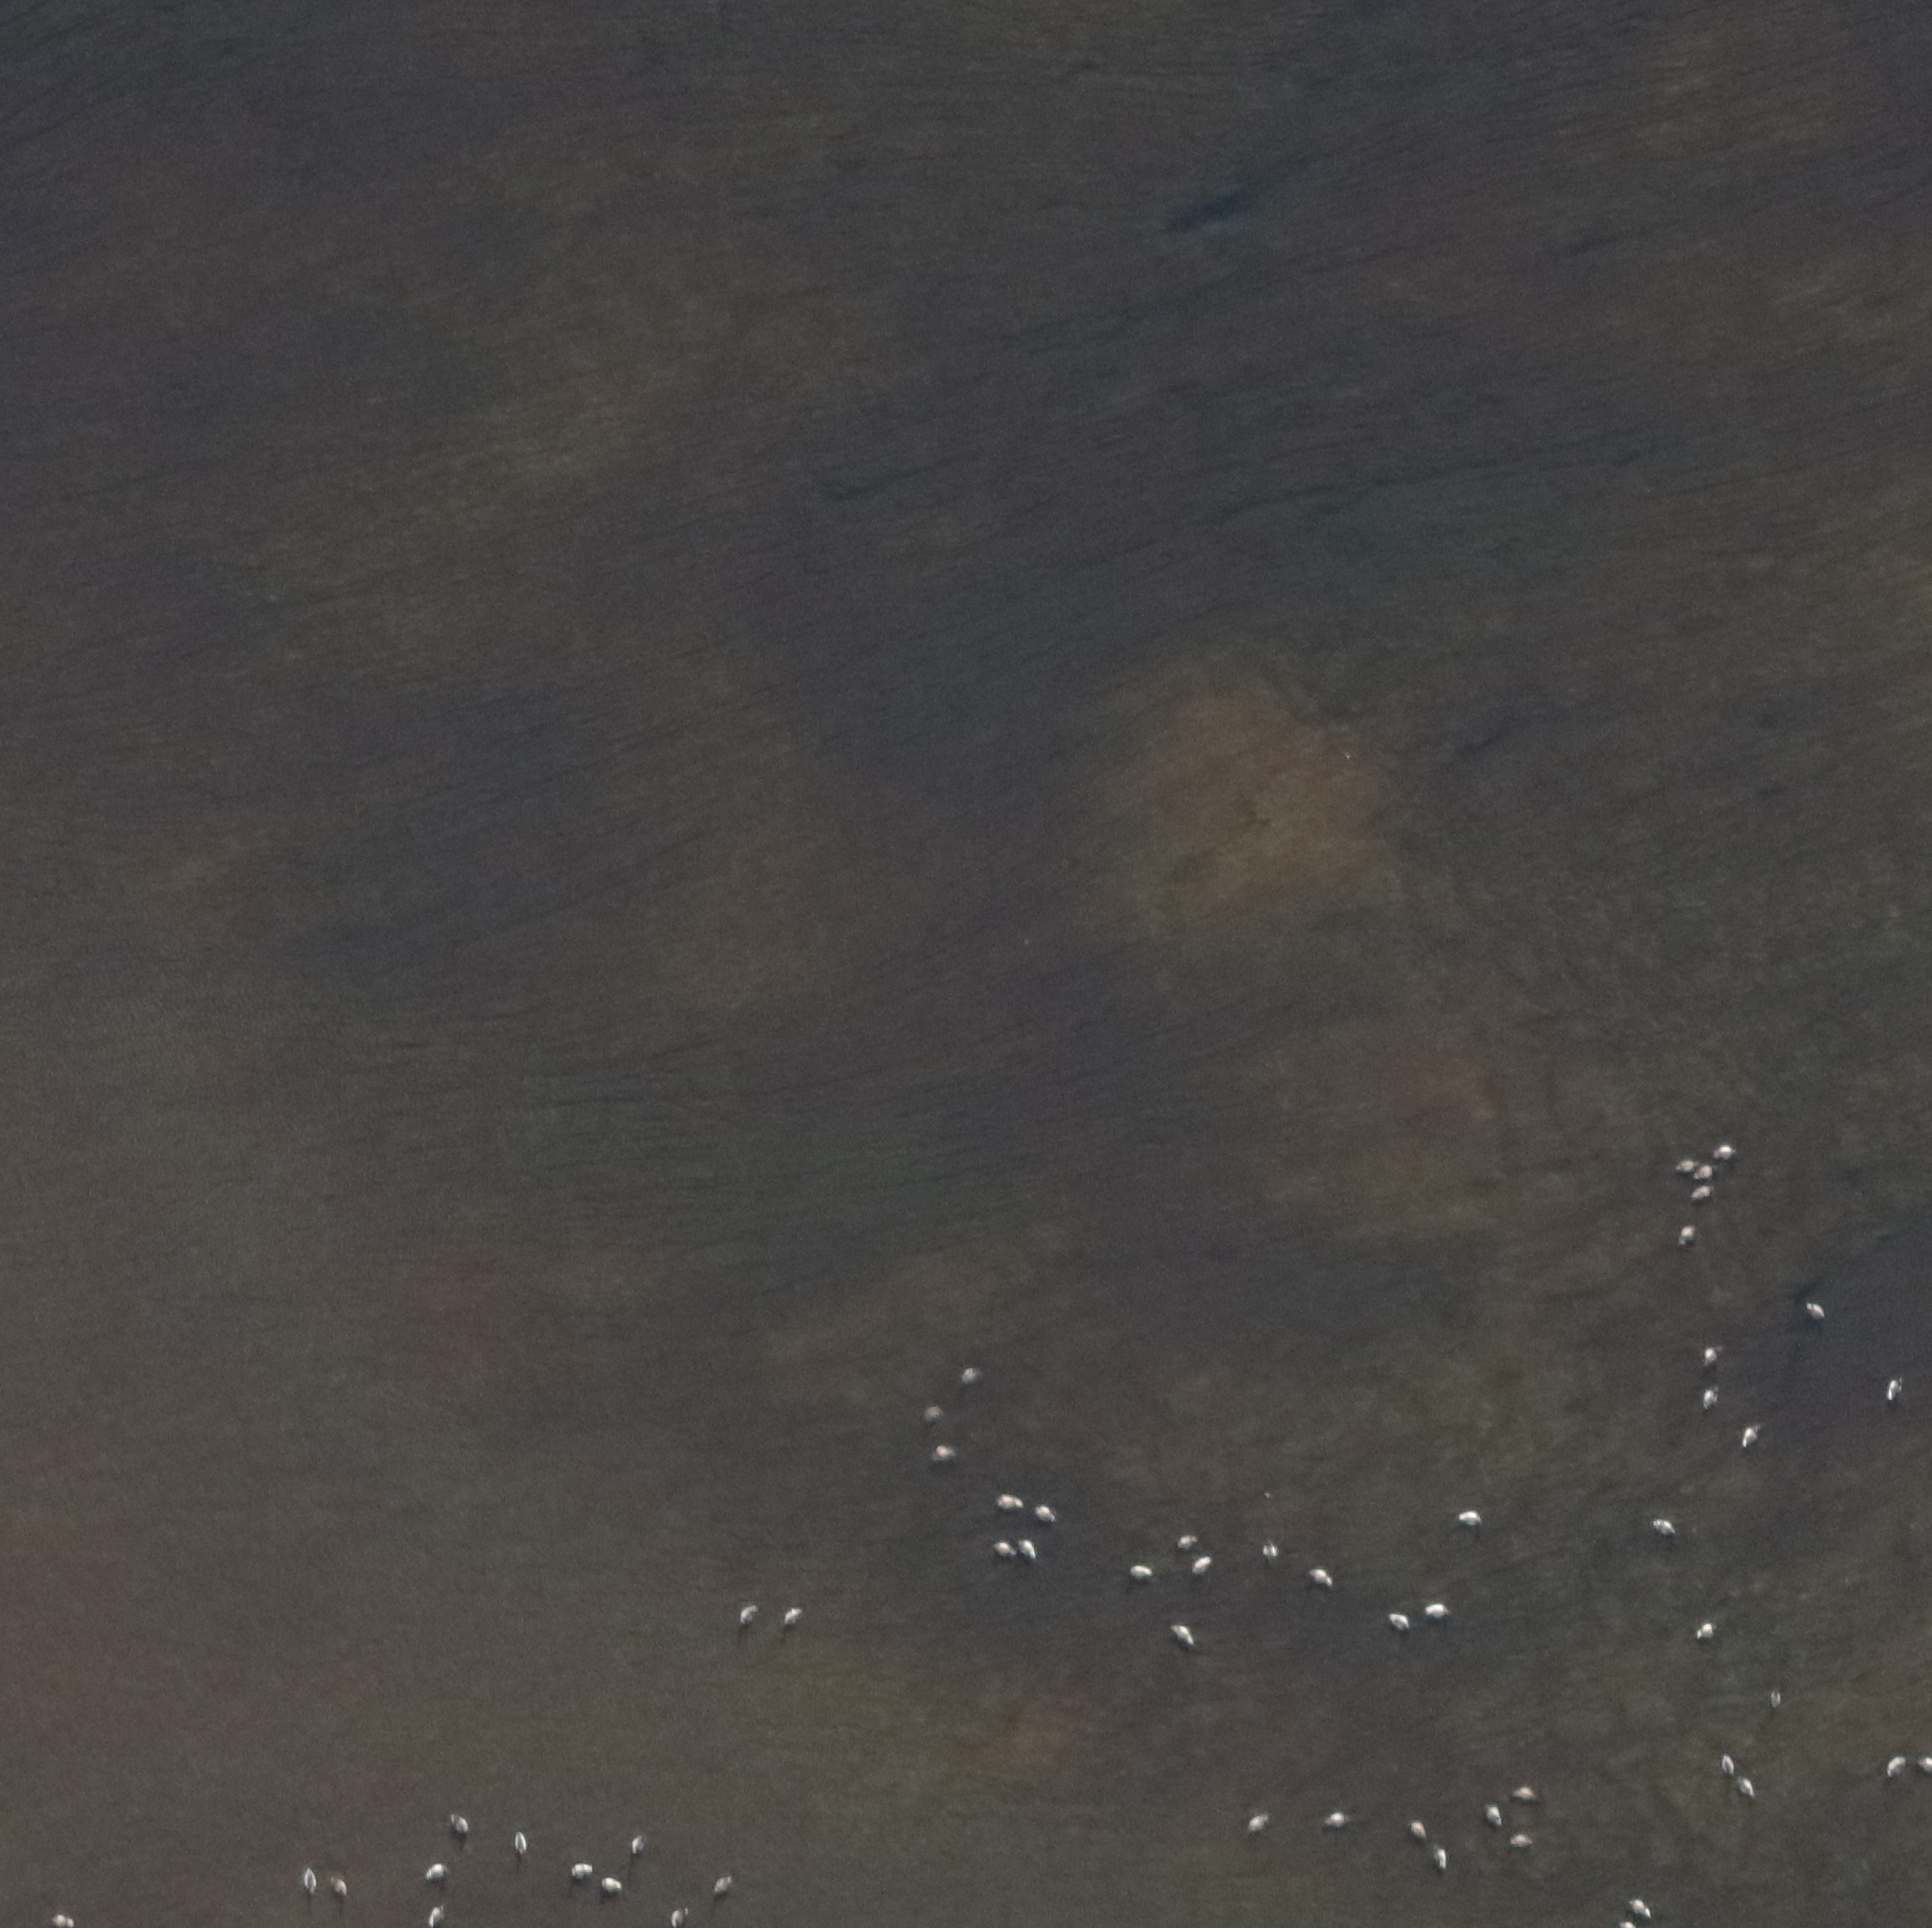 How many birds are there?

54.